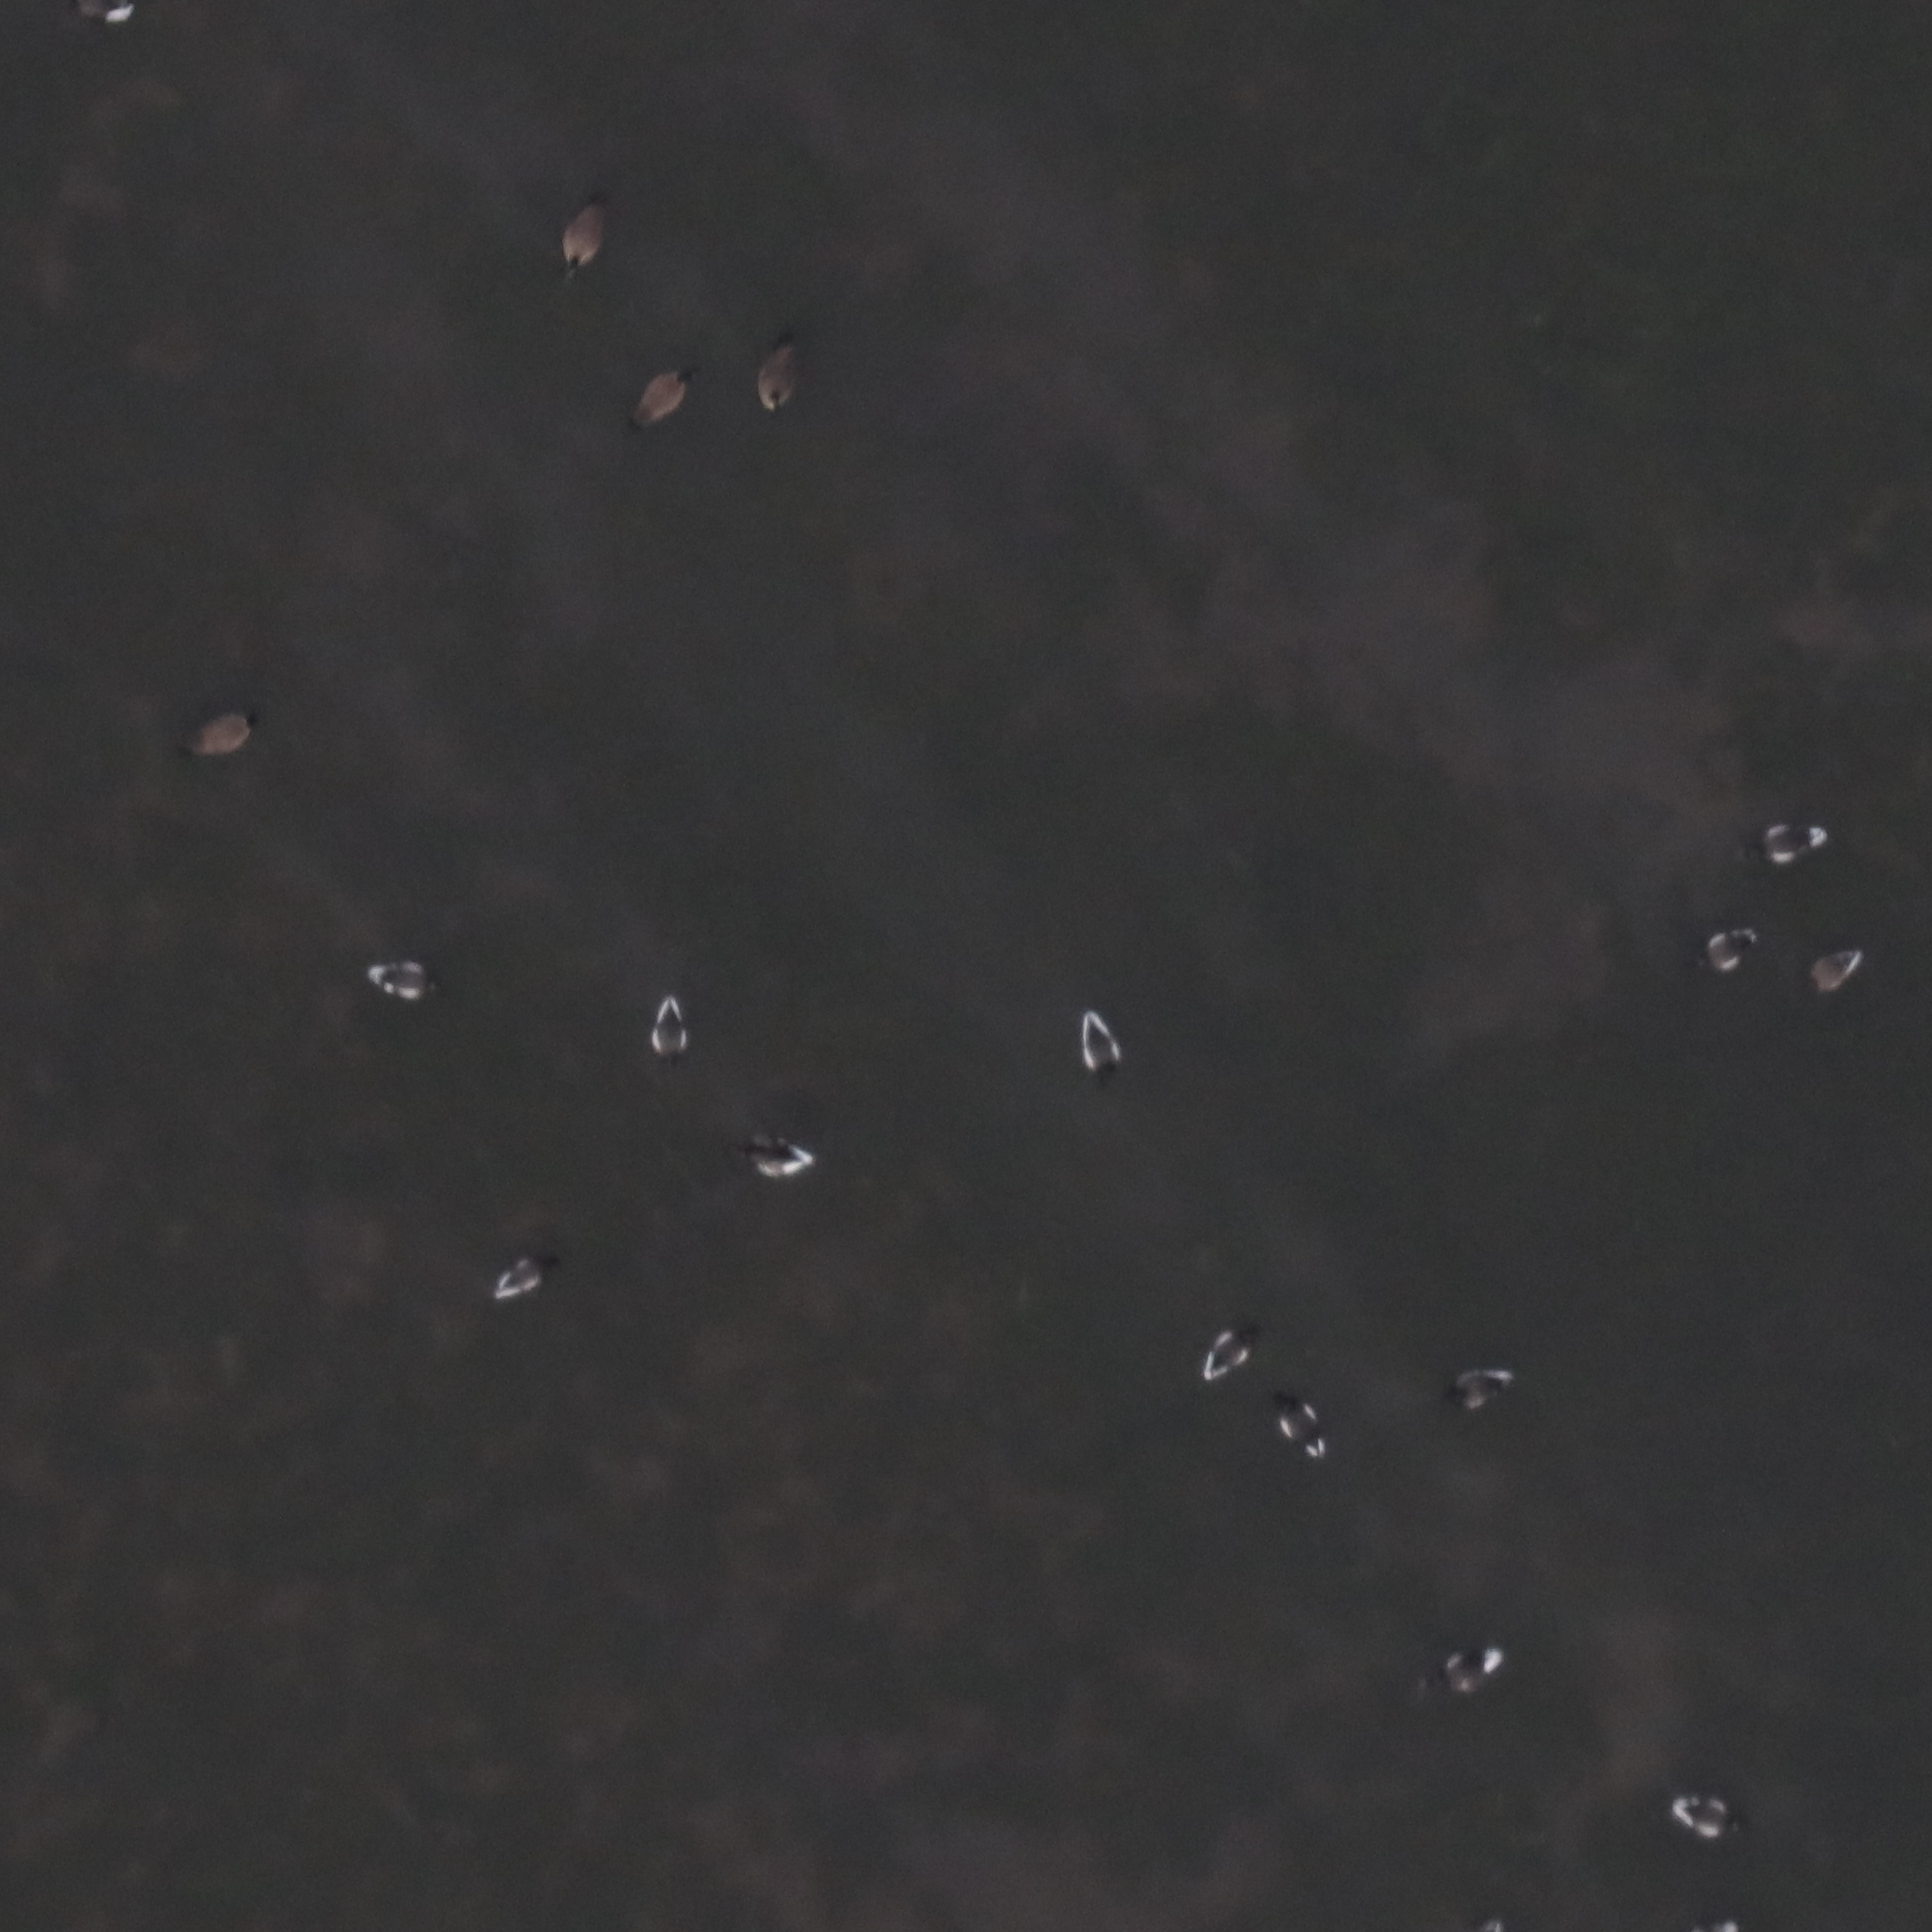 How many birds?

18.